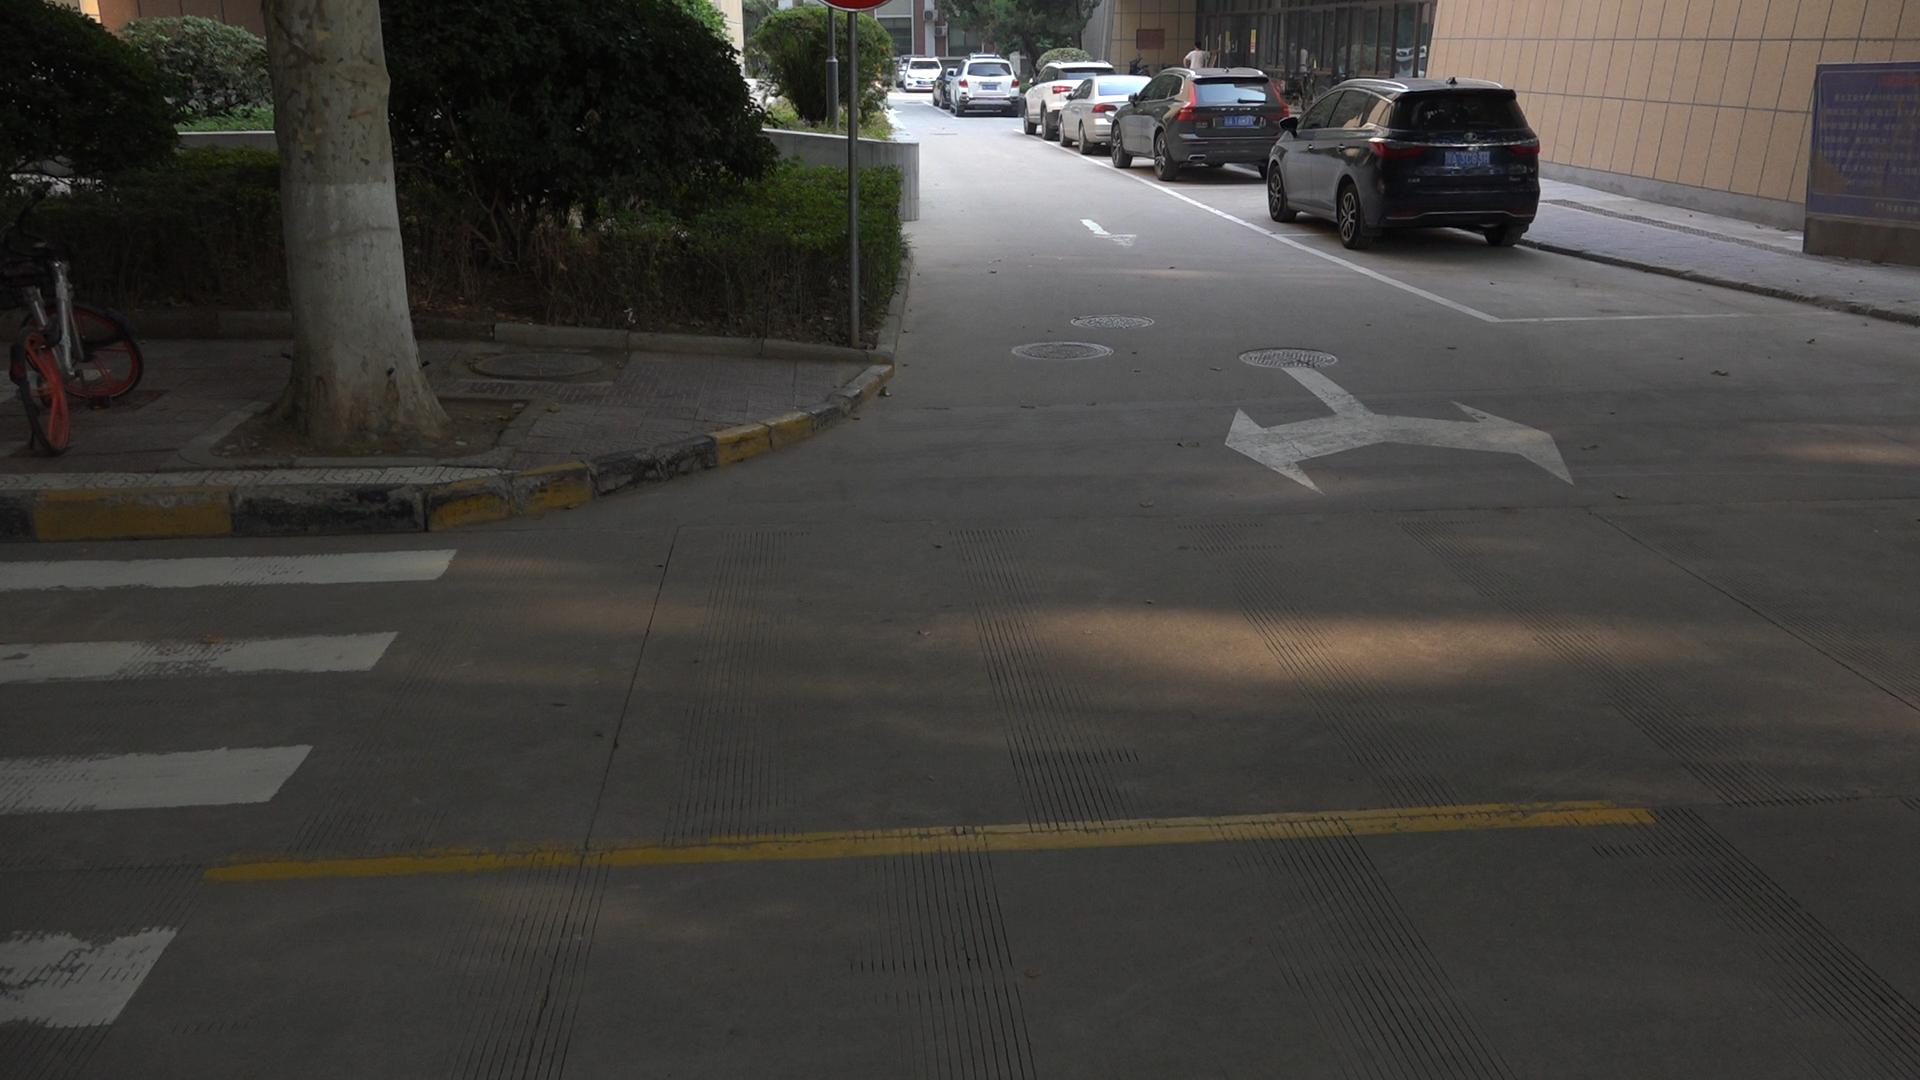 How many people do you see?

1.